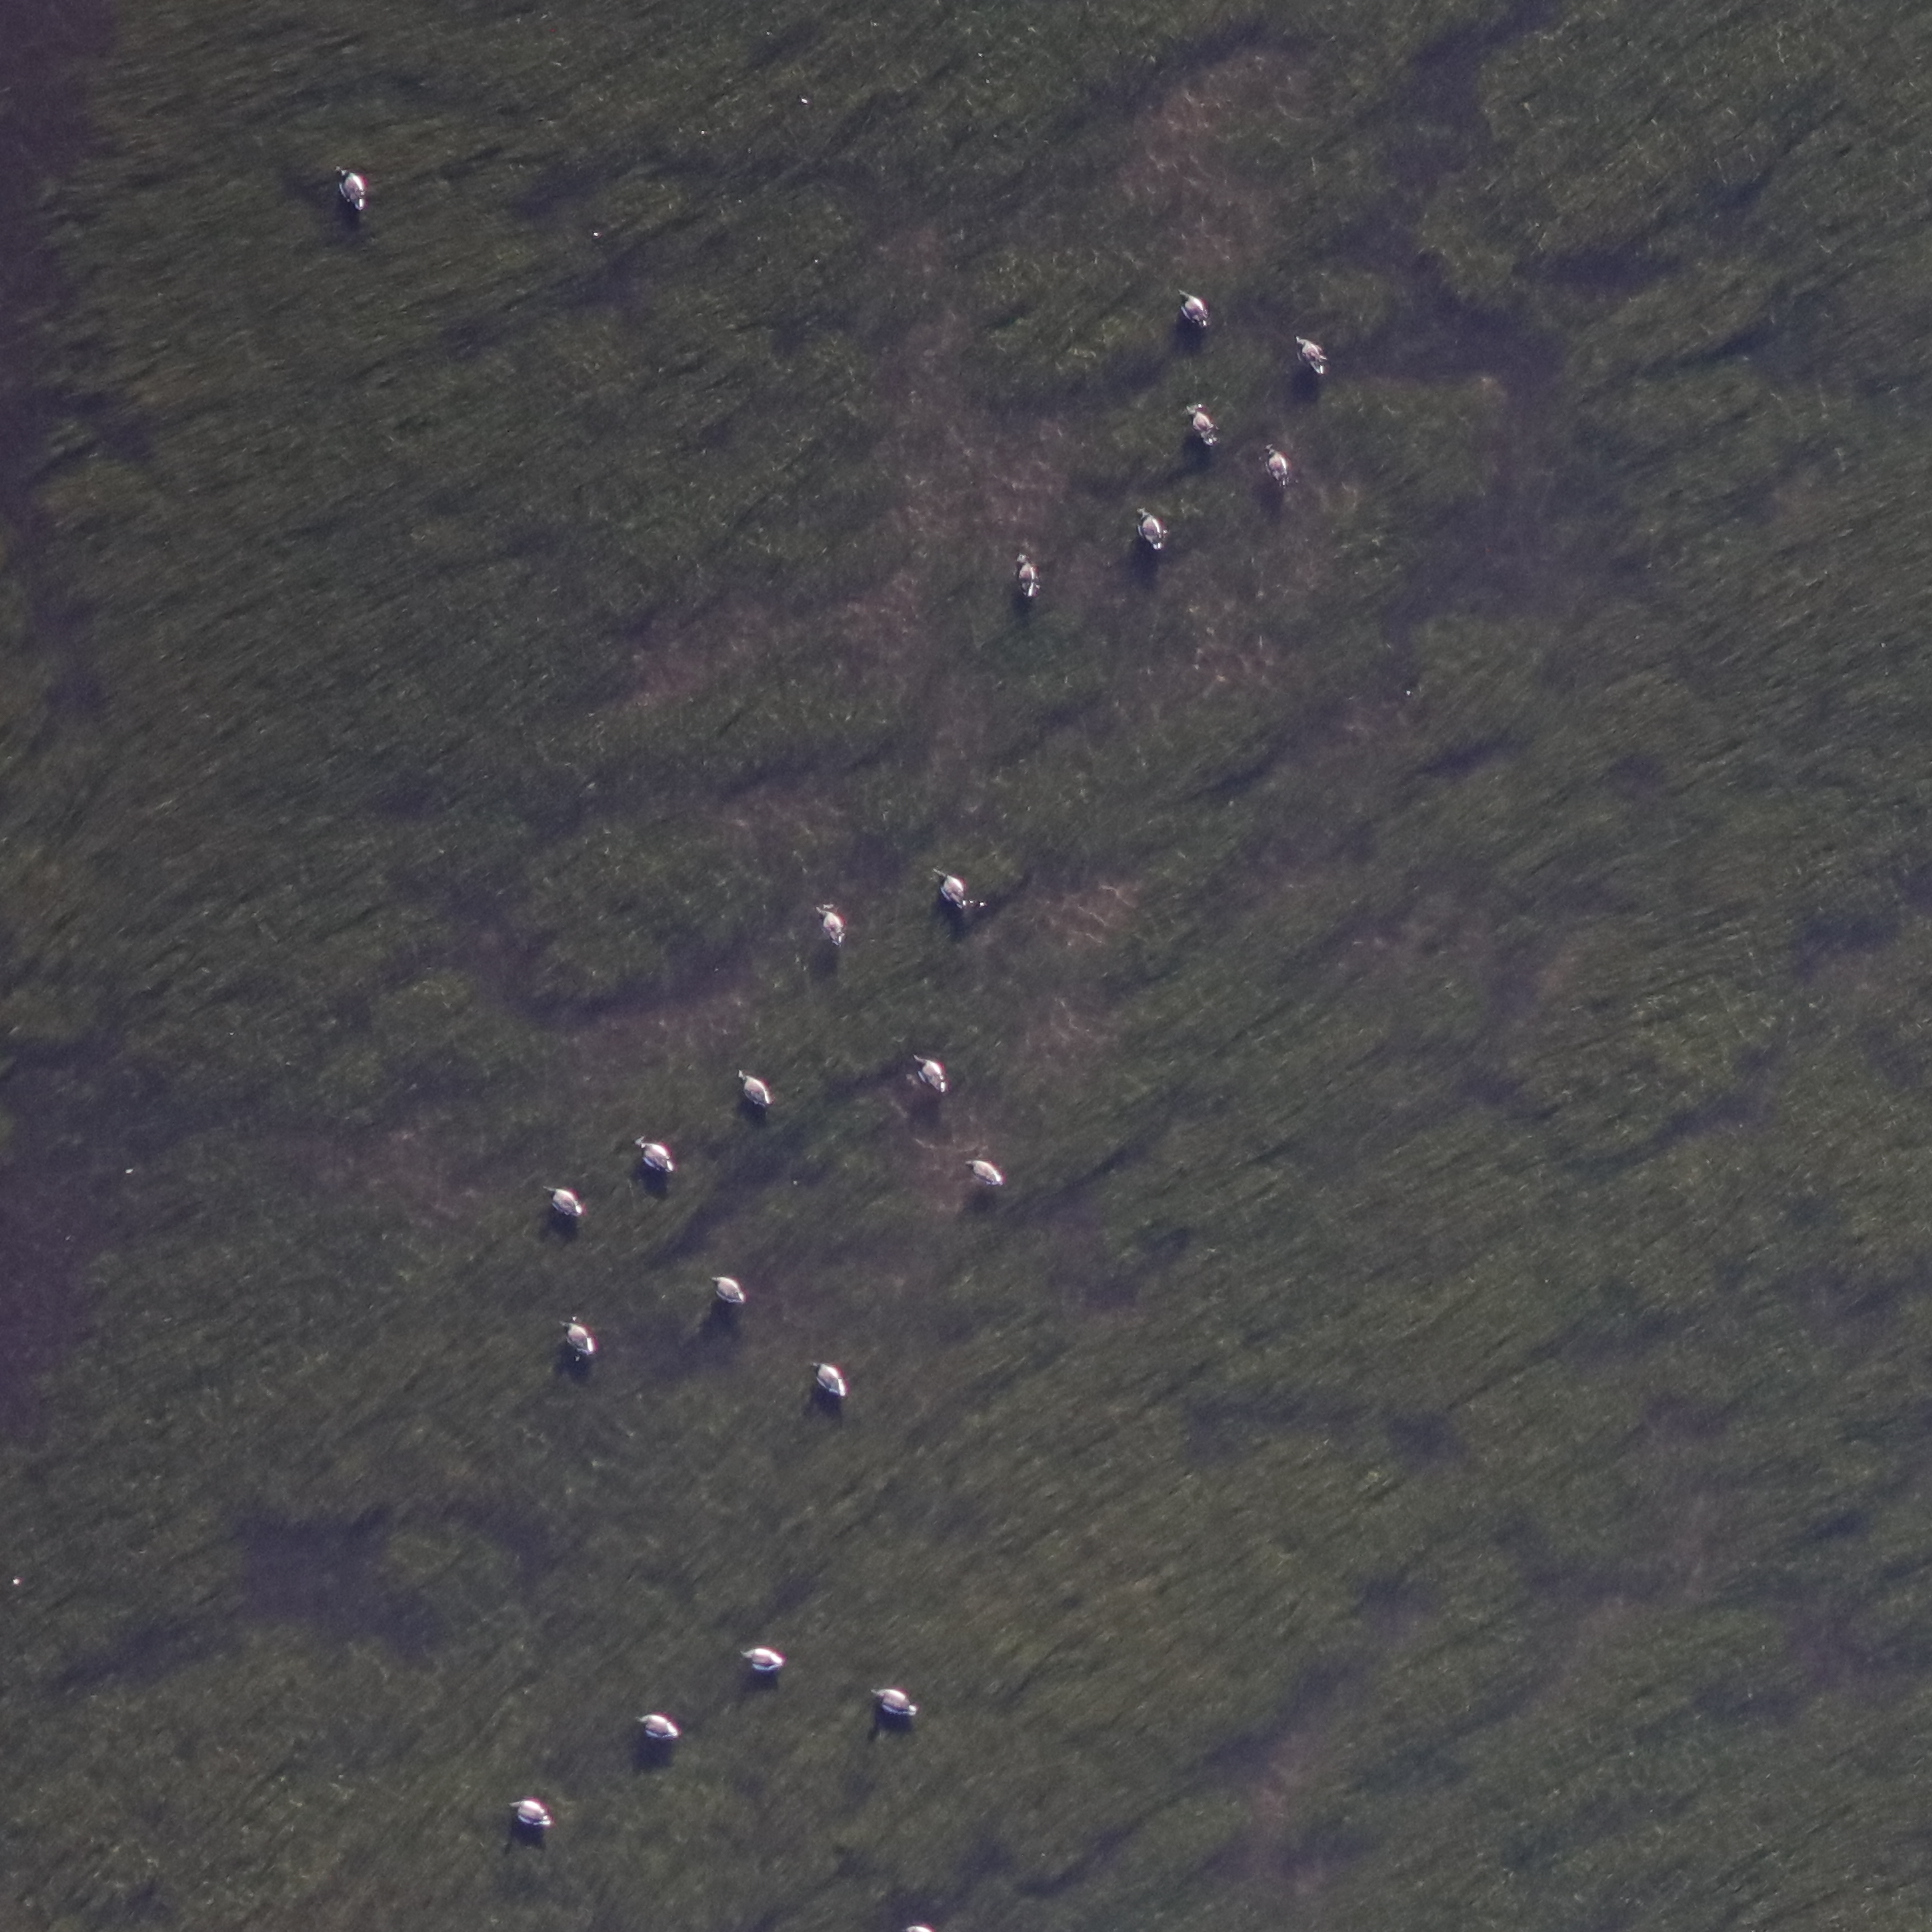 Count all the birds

21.